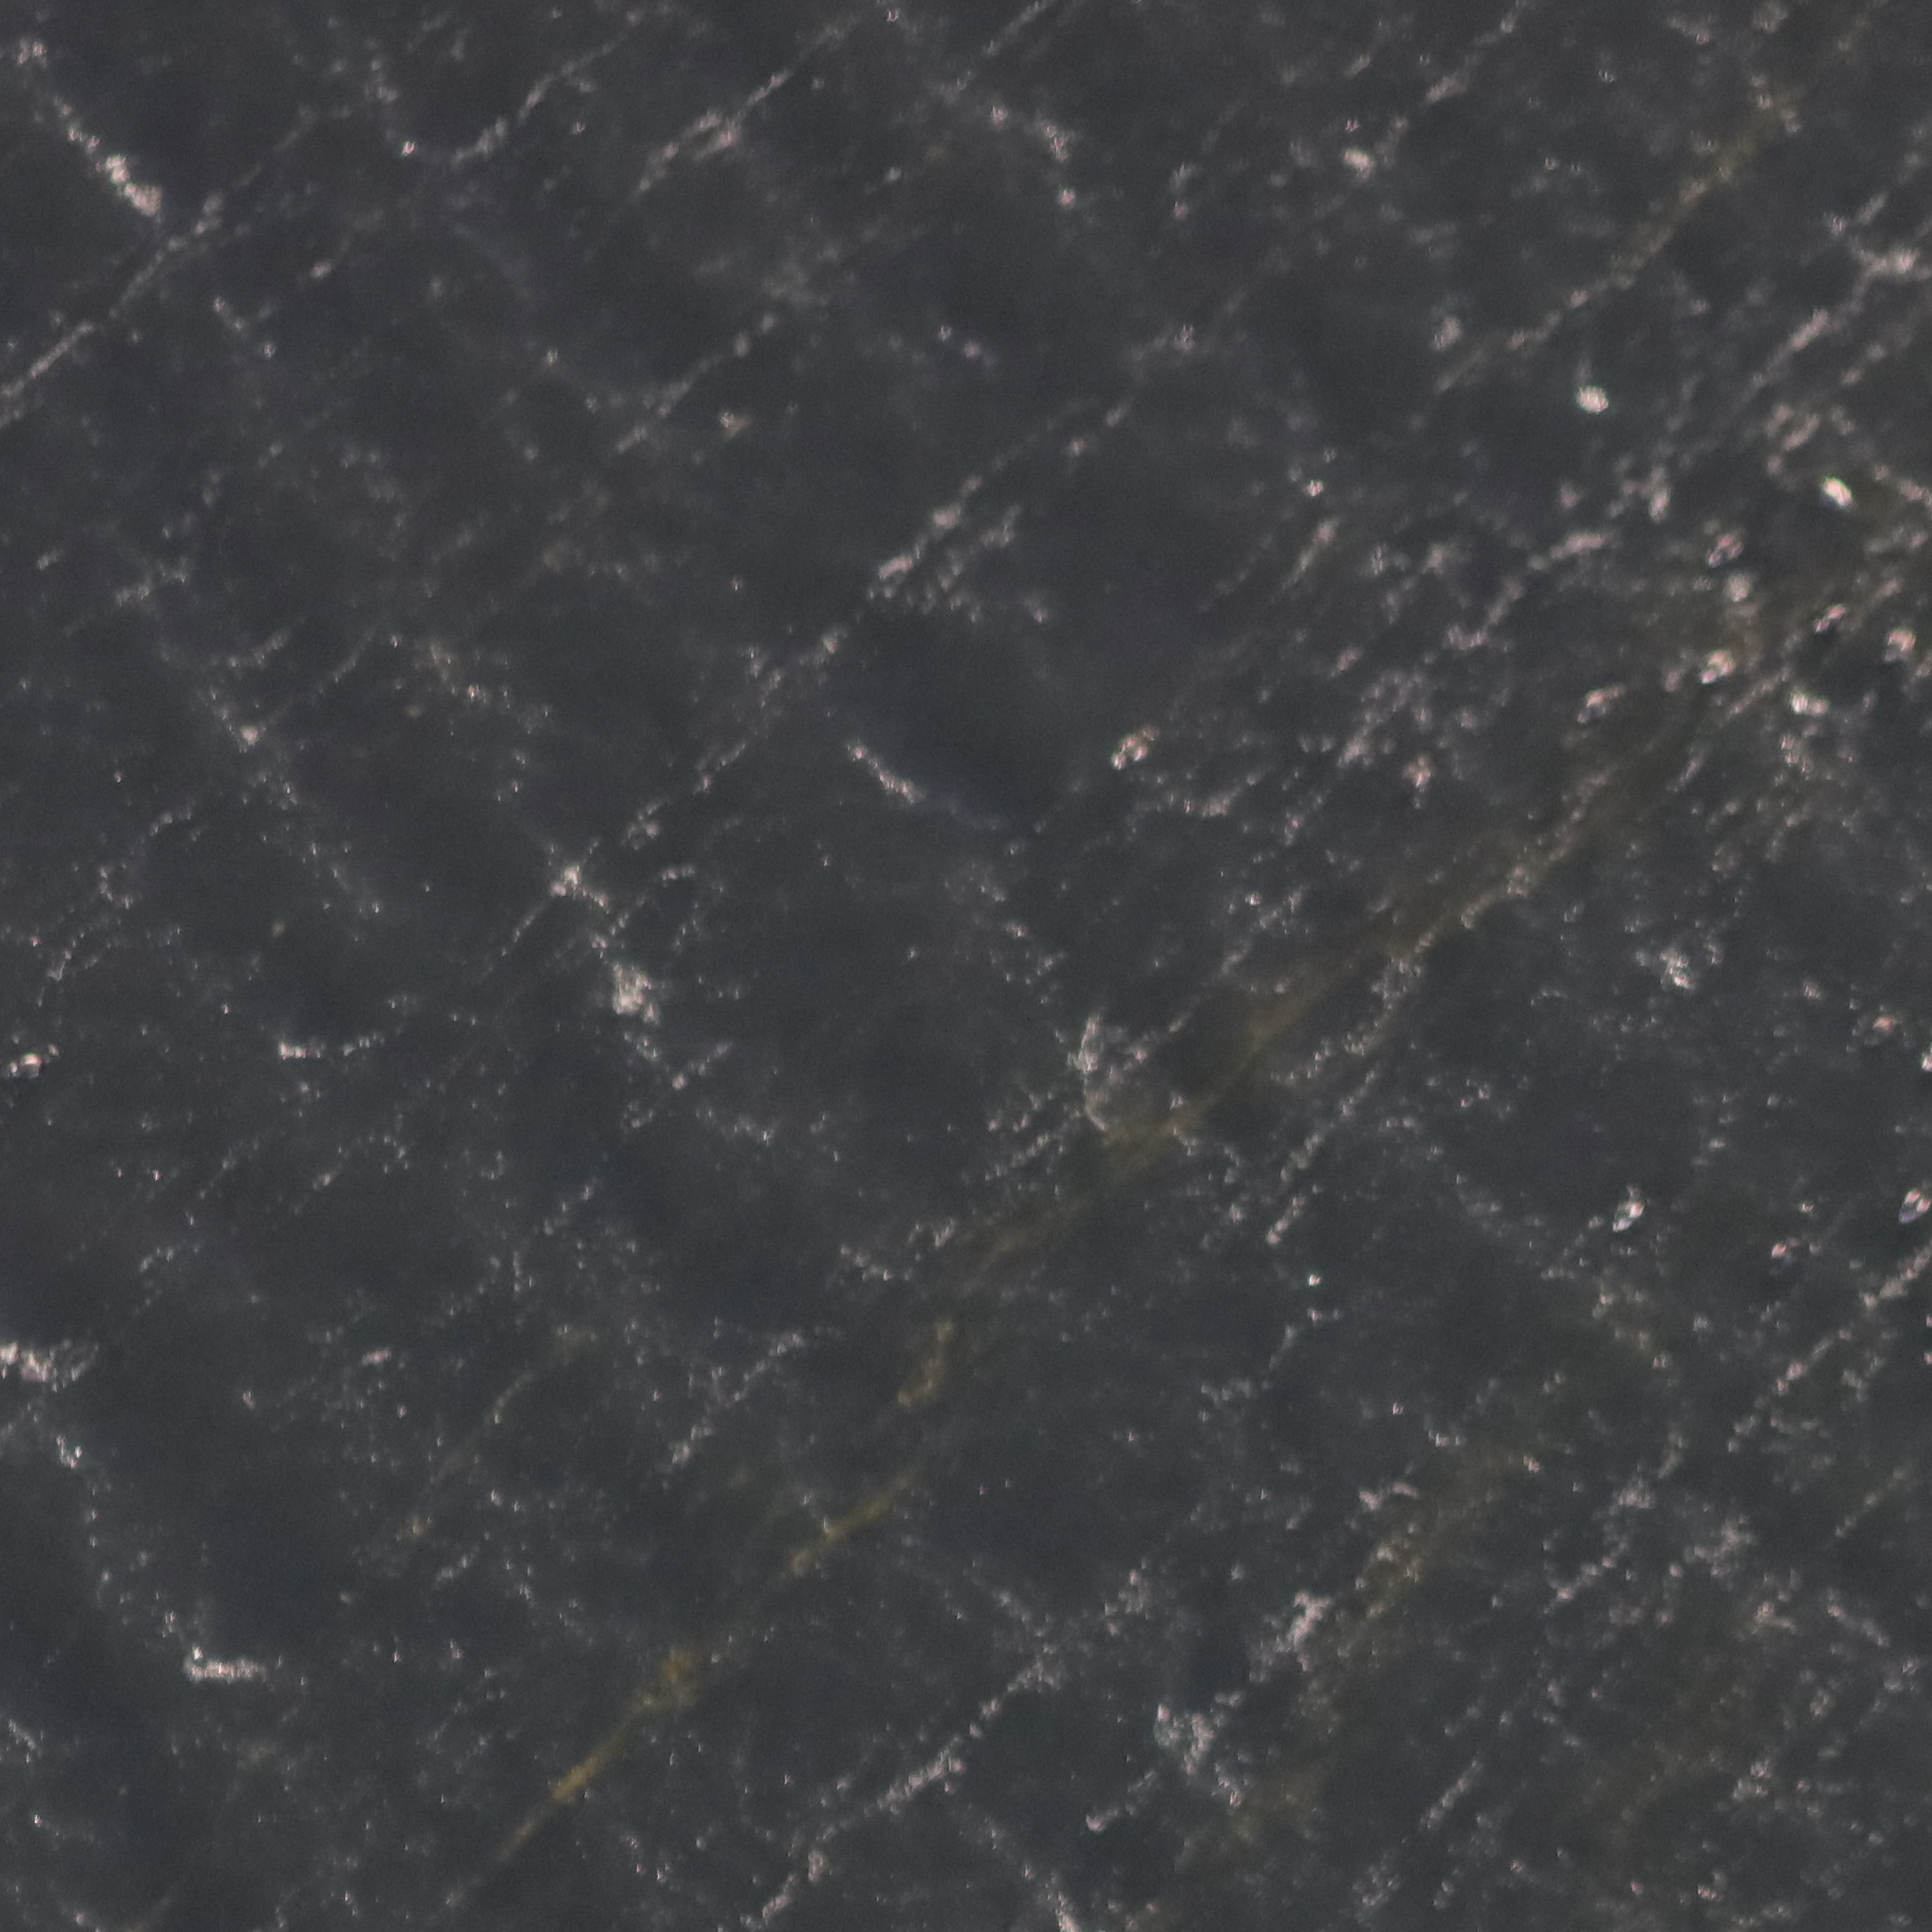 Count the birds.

14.